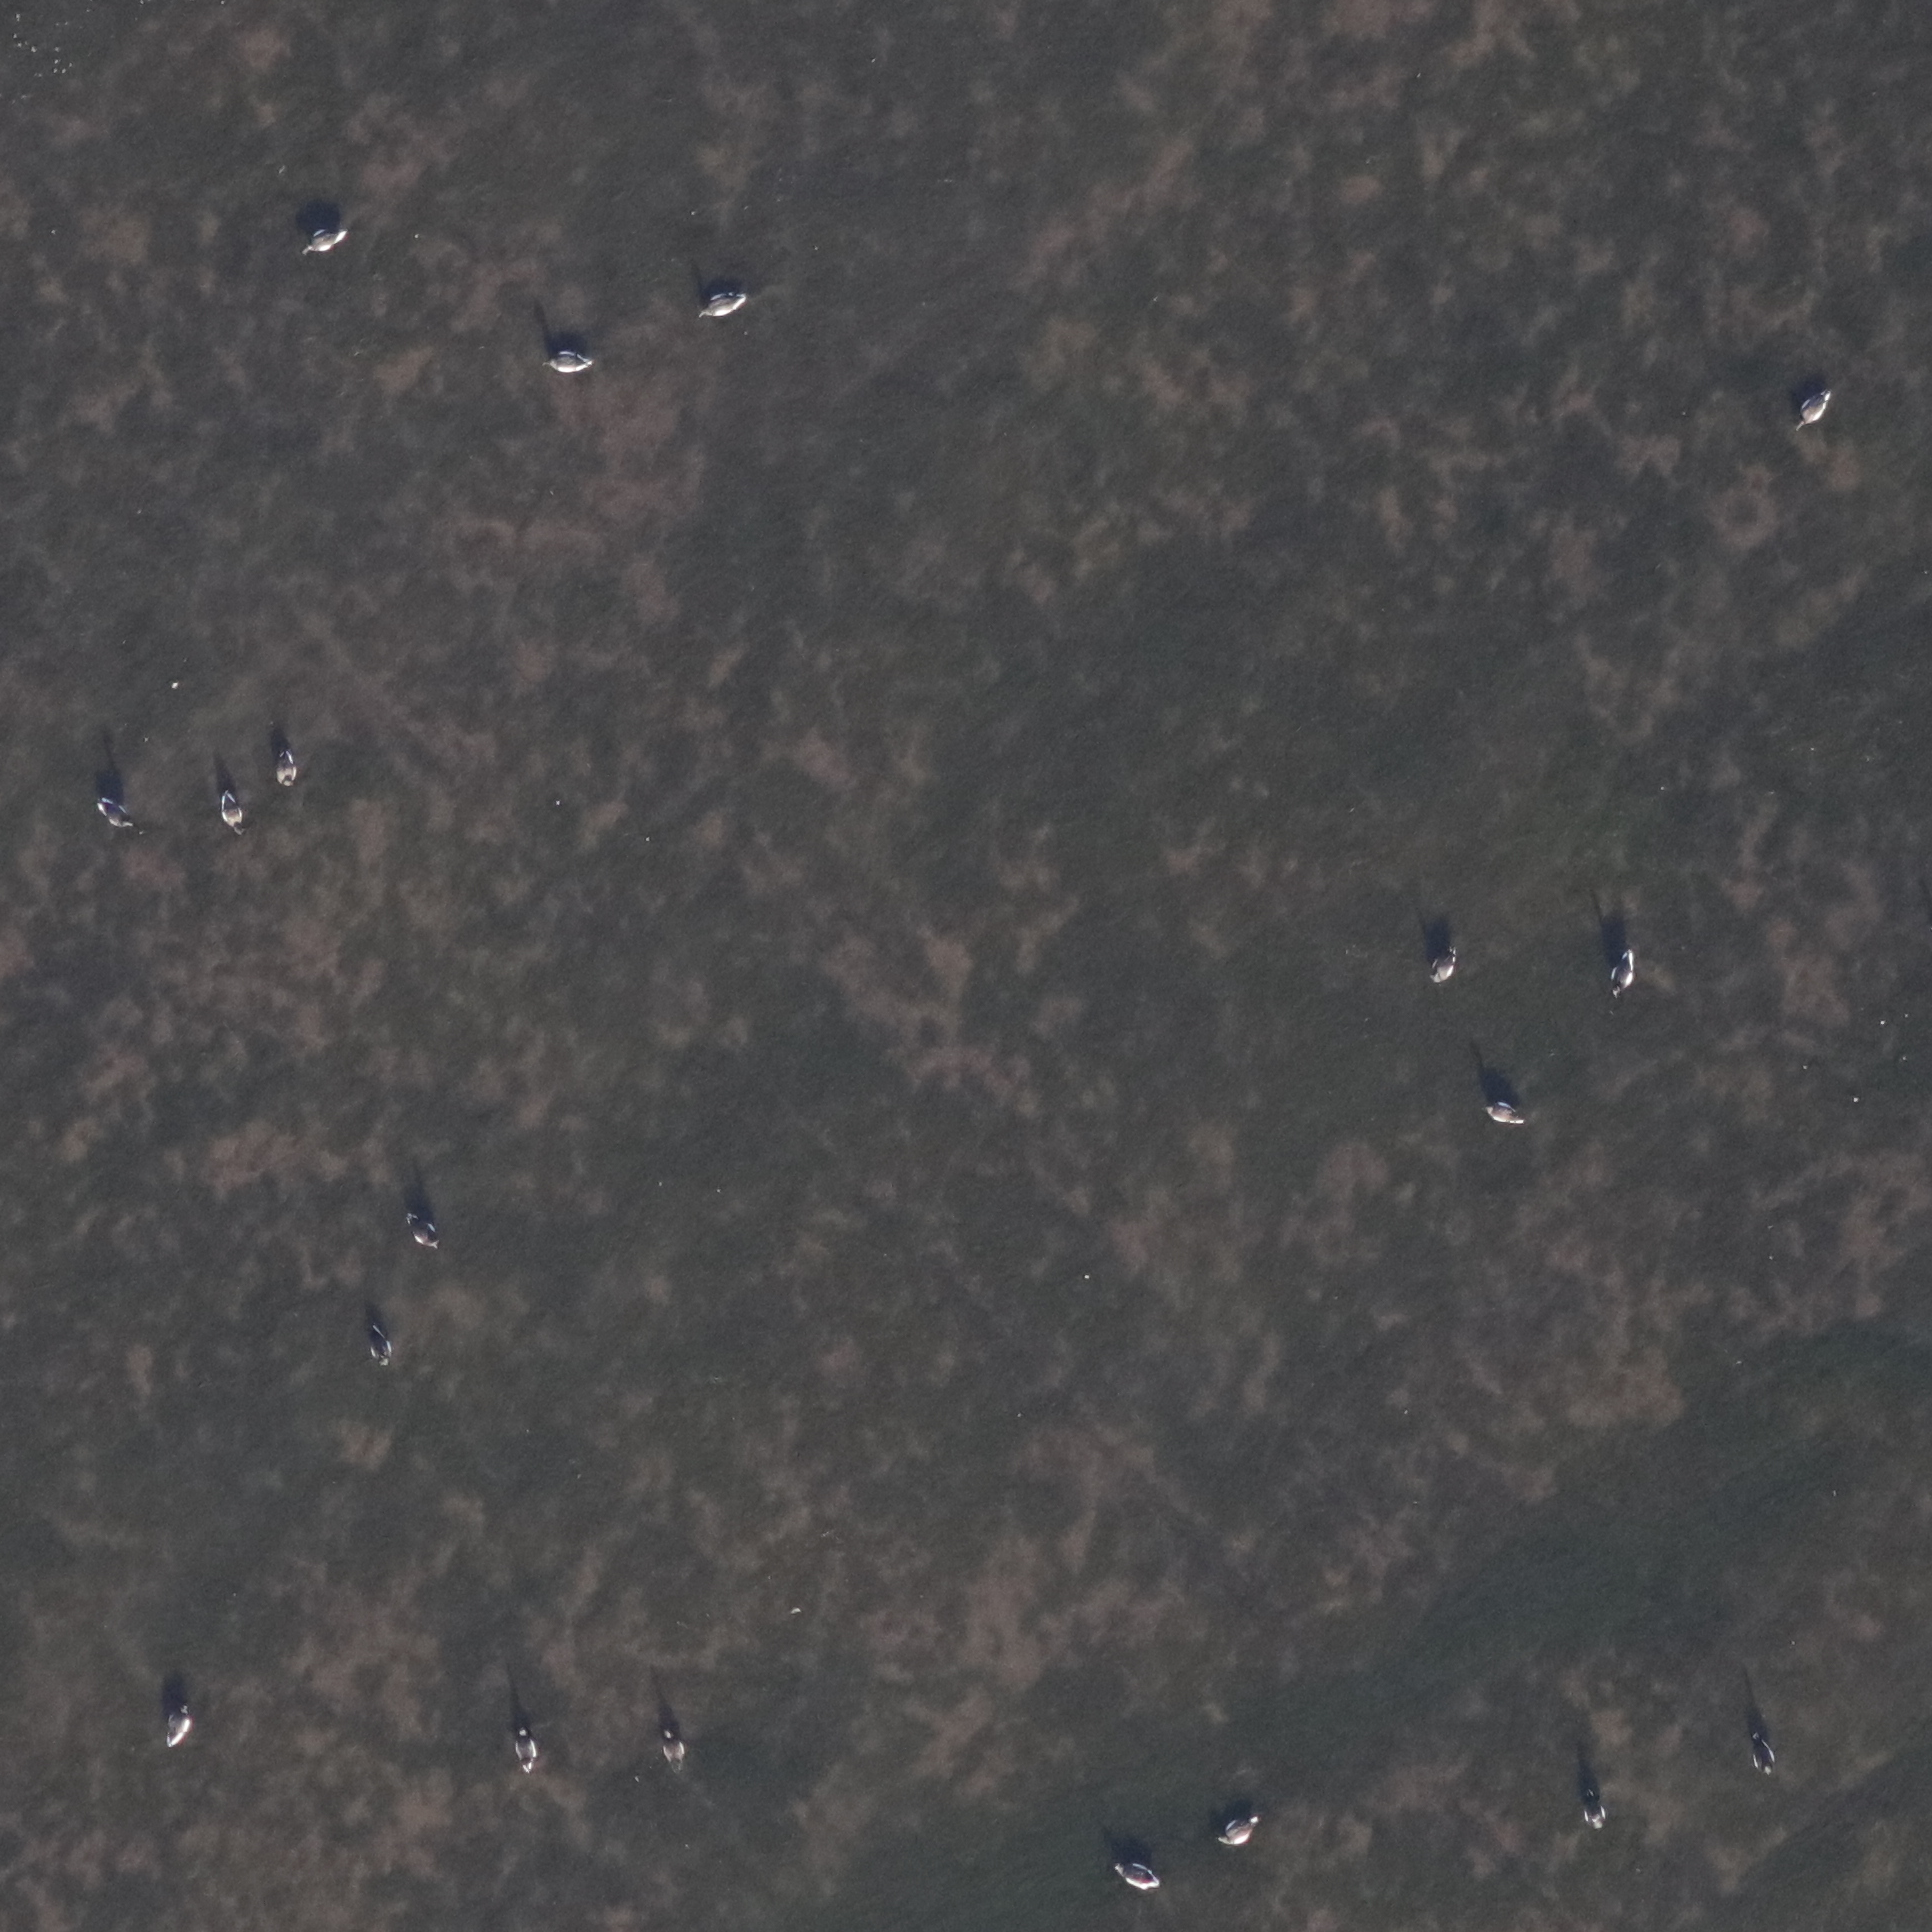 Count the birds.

19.